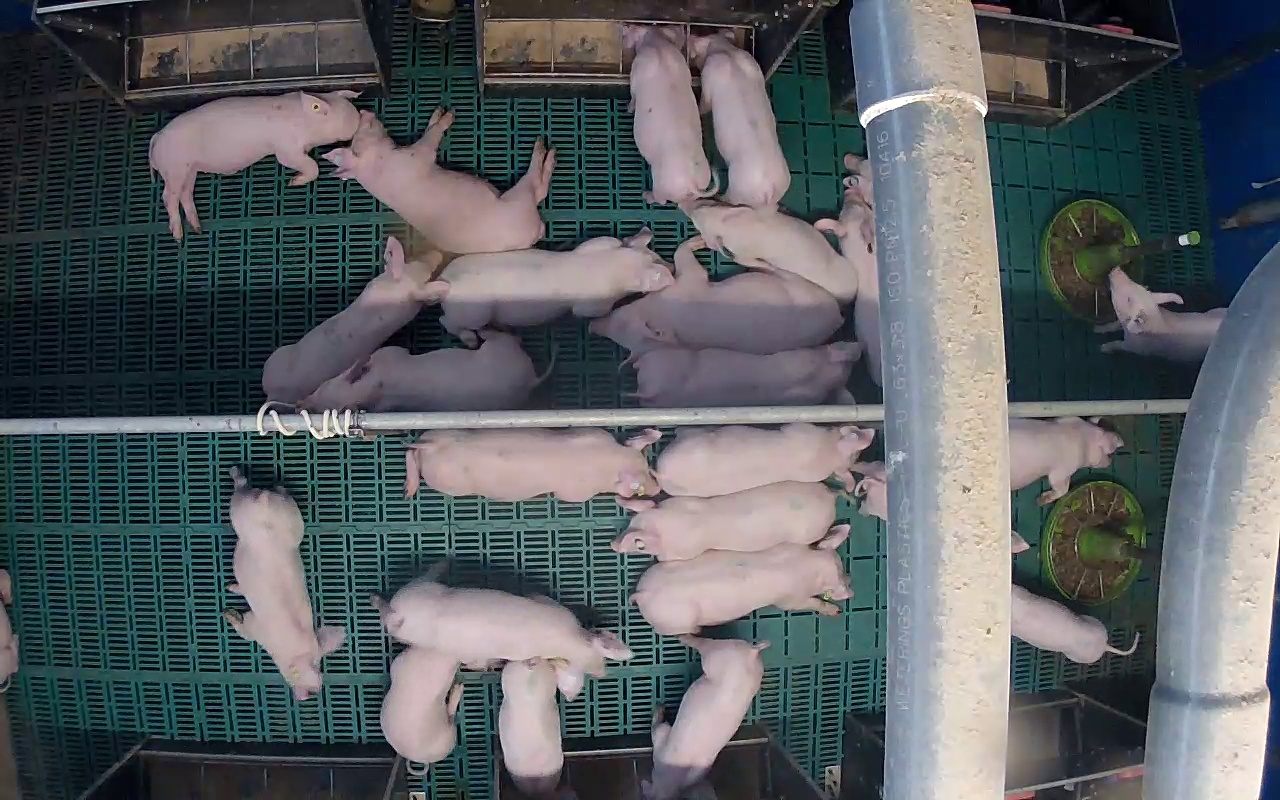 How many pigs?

26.